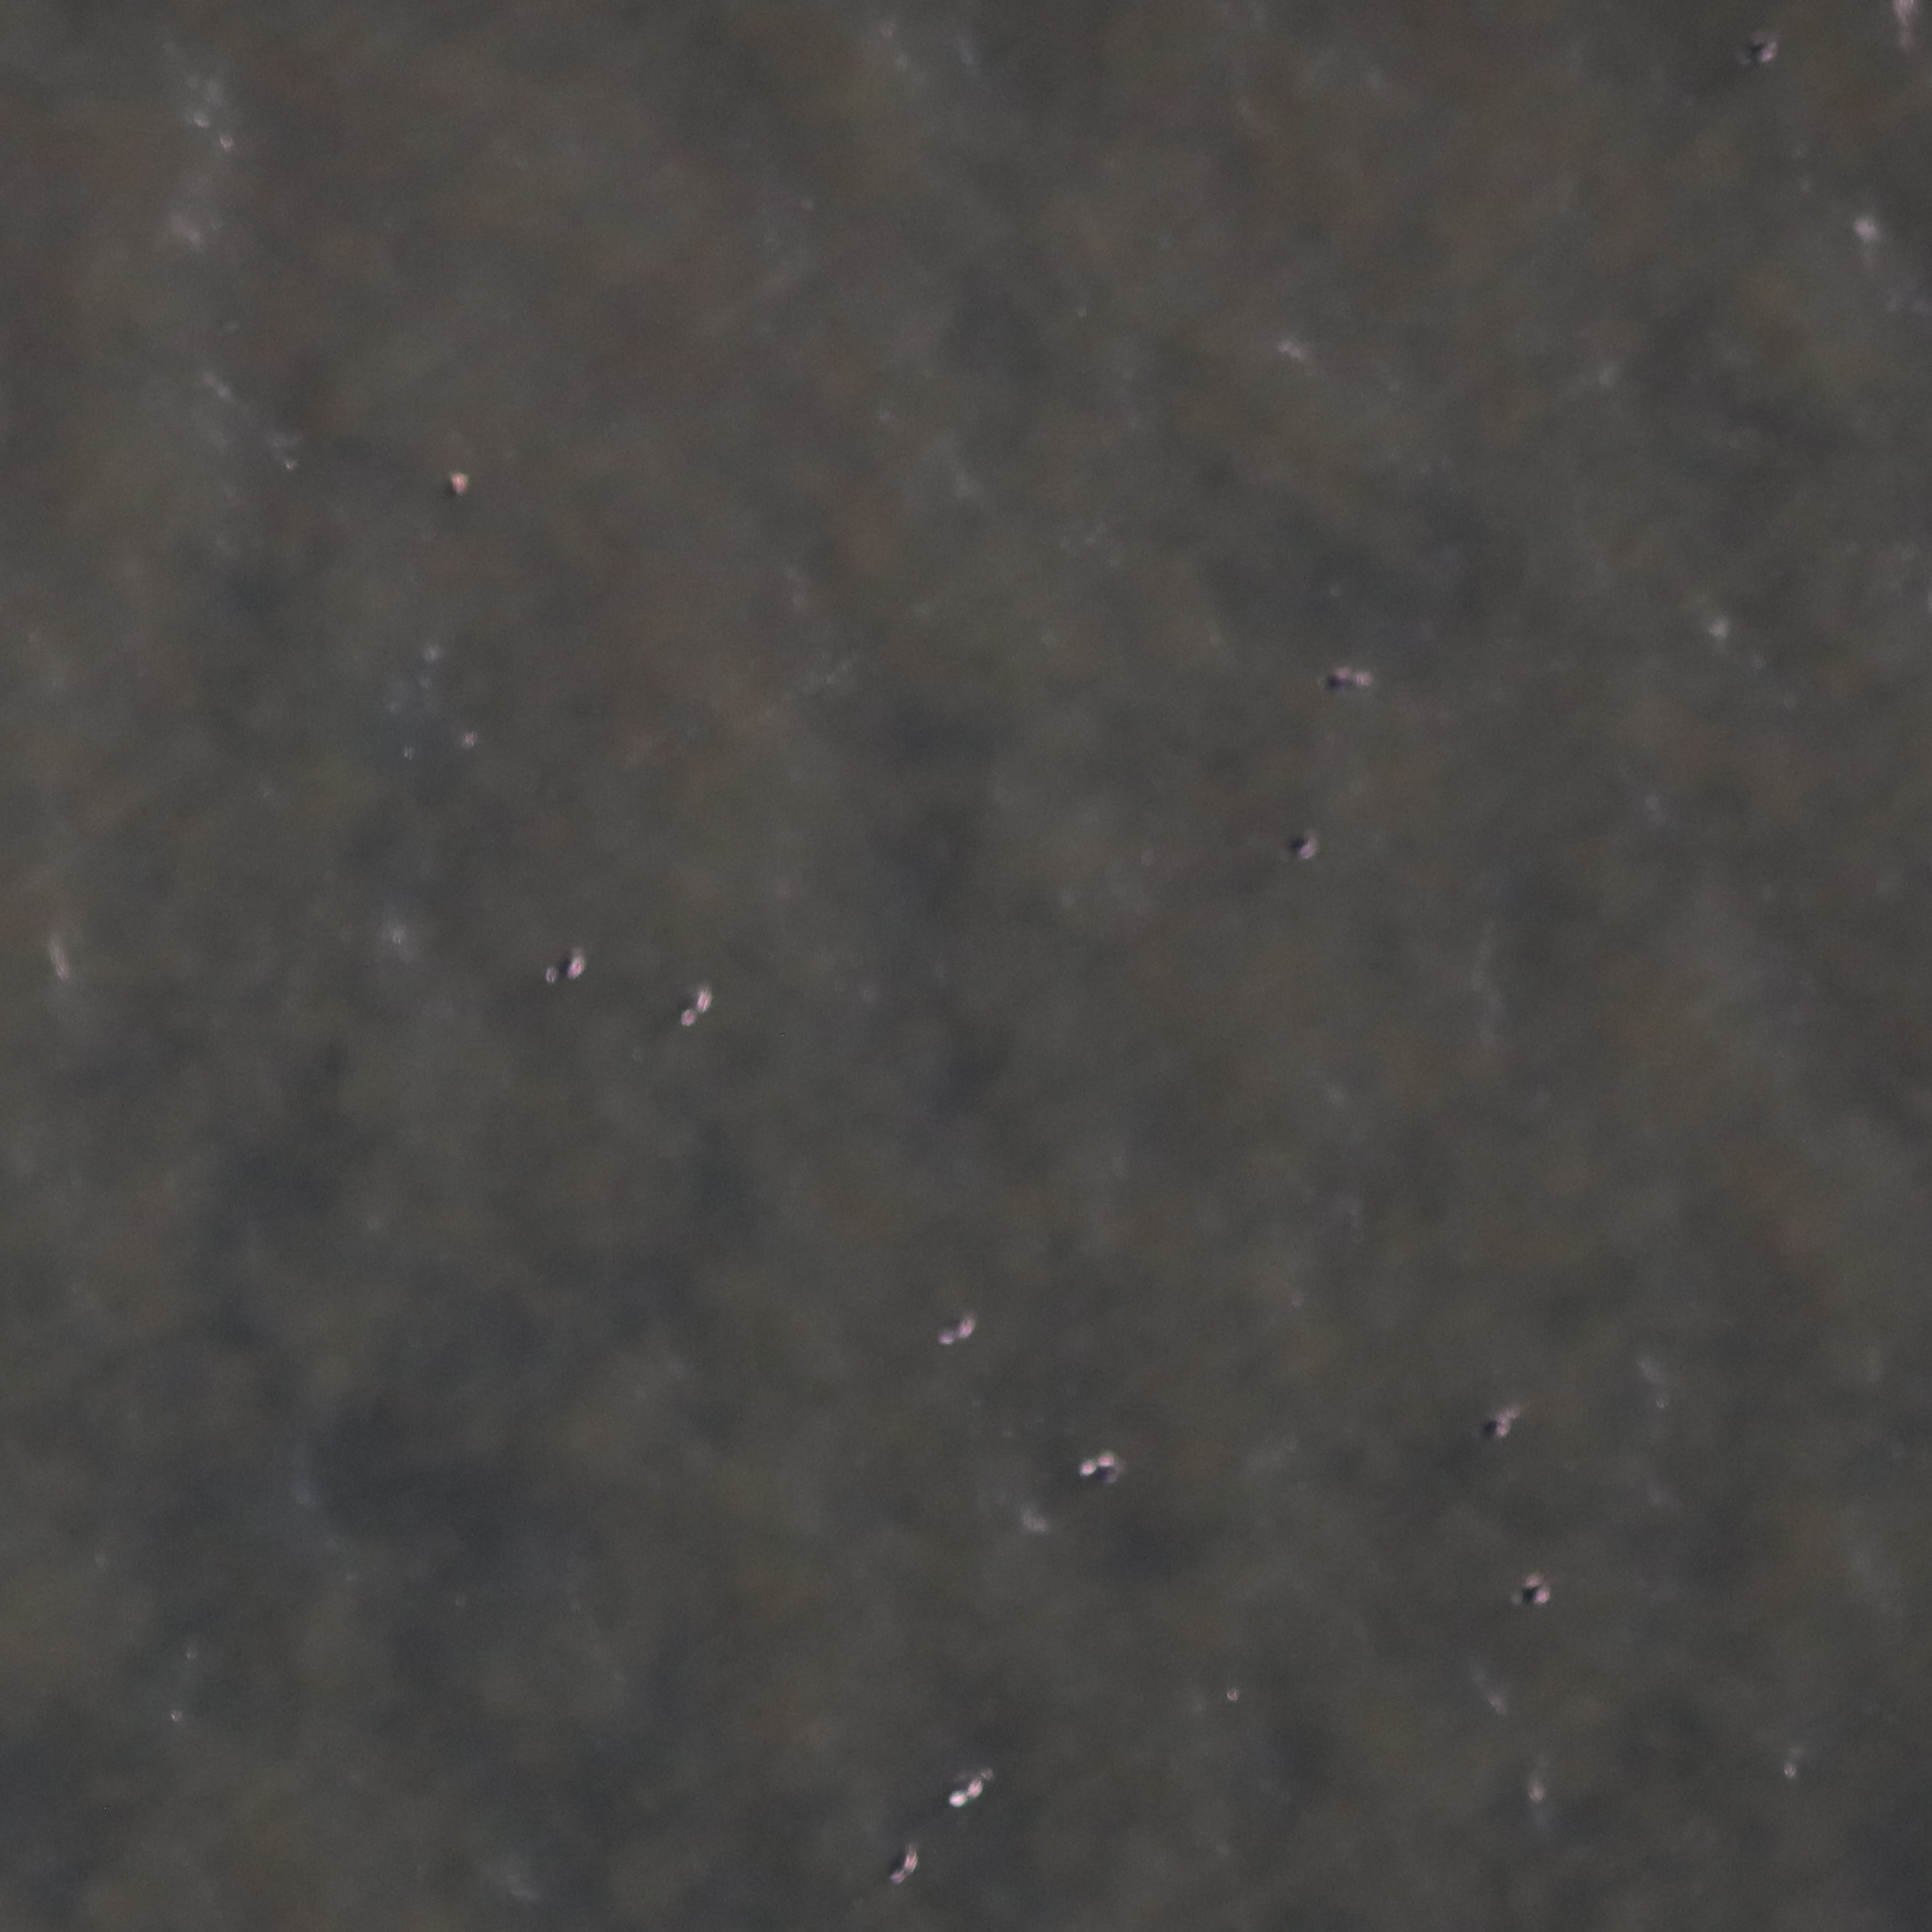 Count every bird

12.